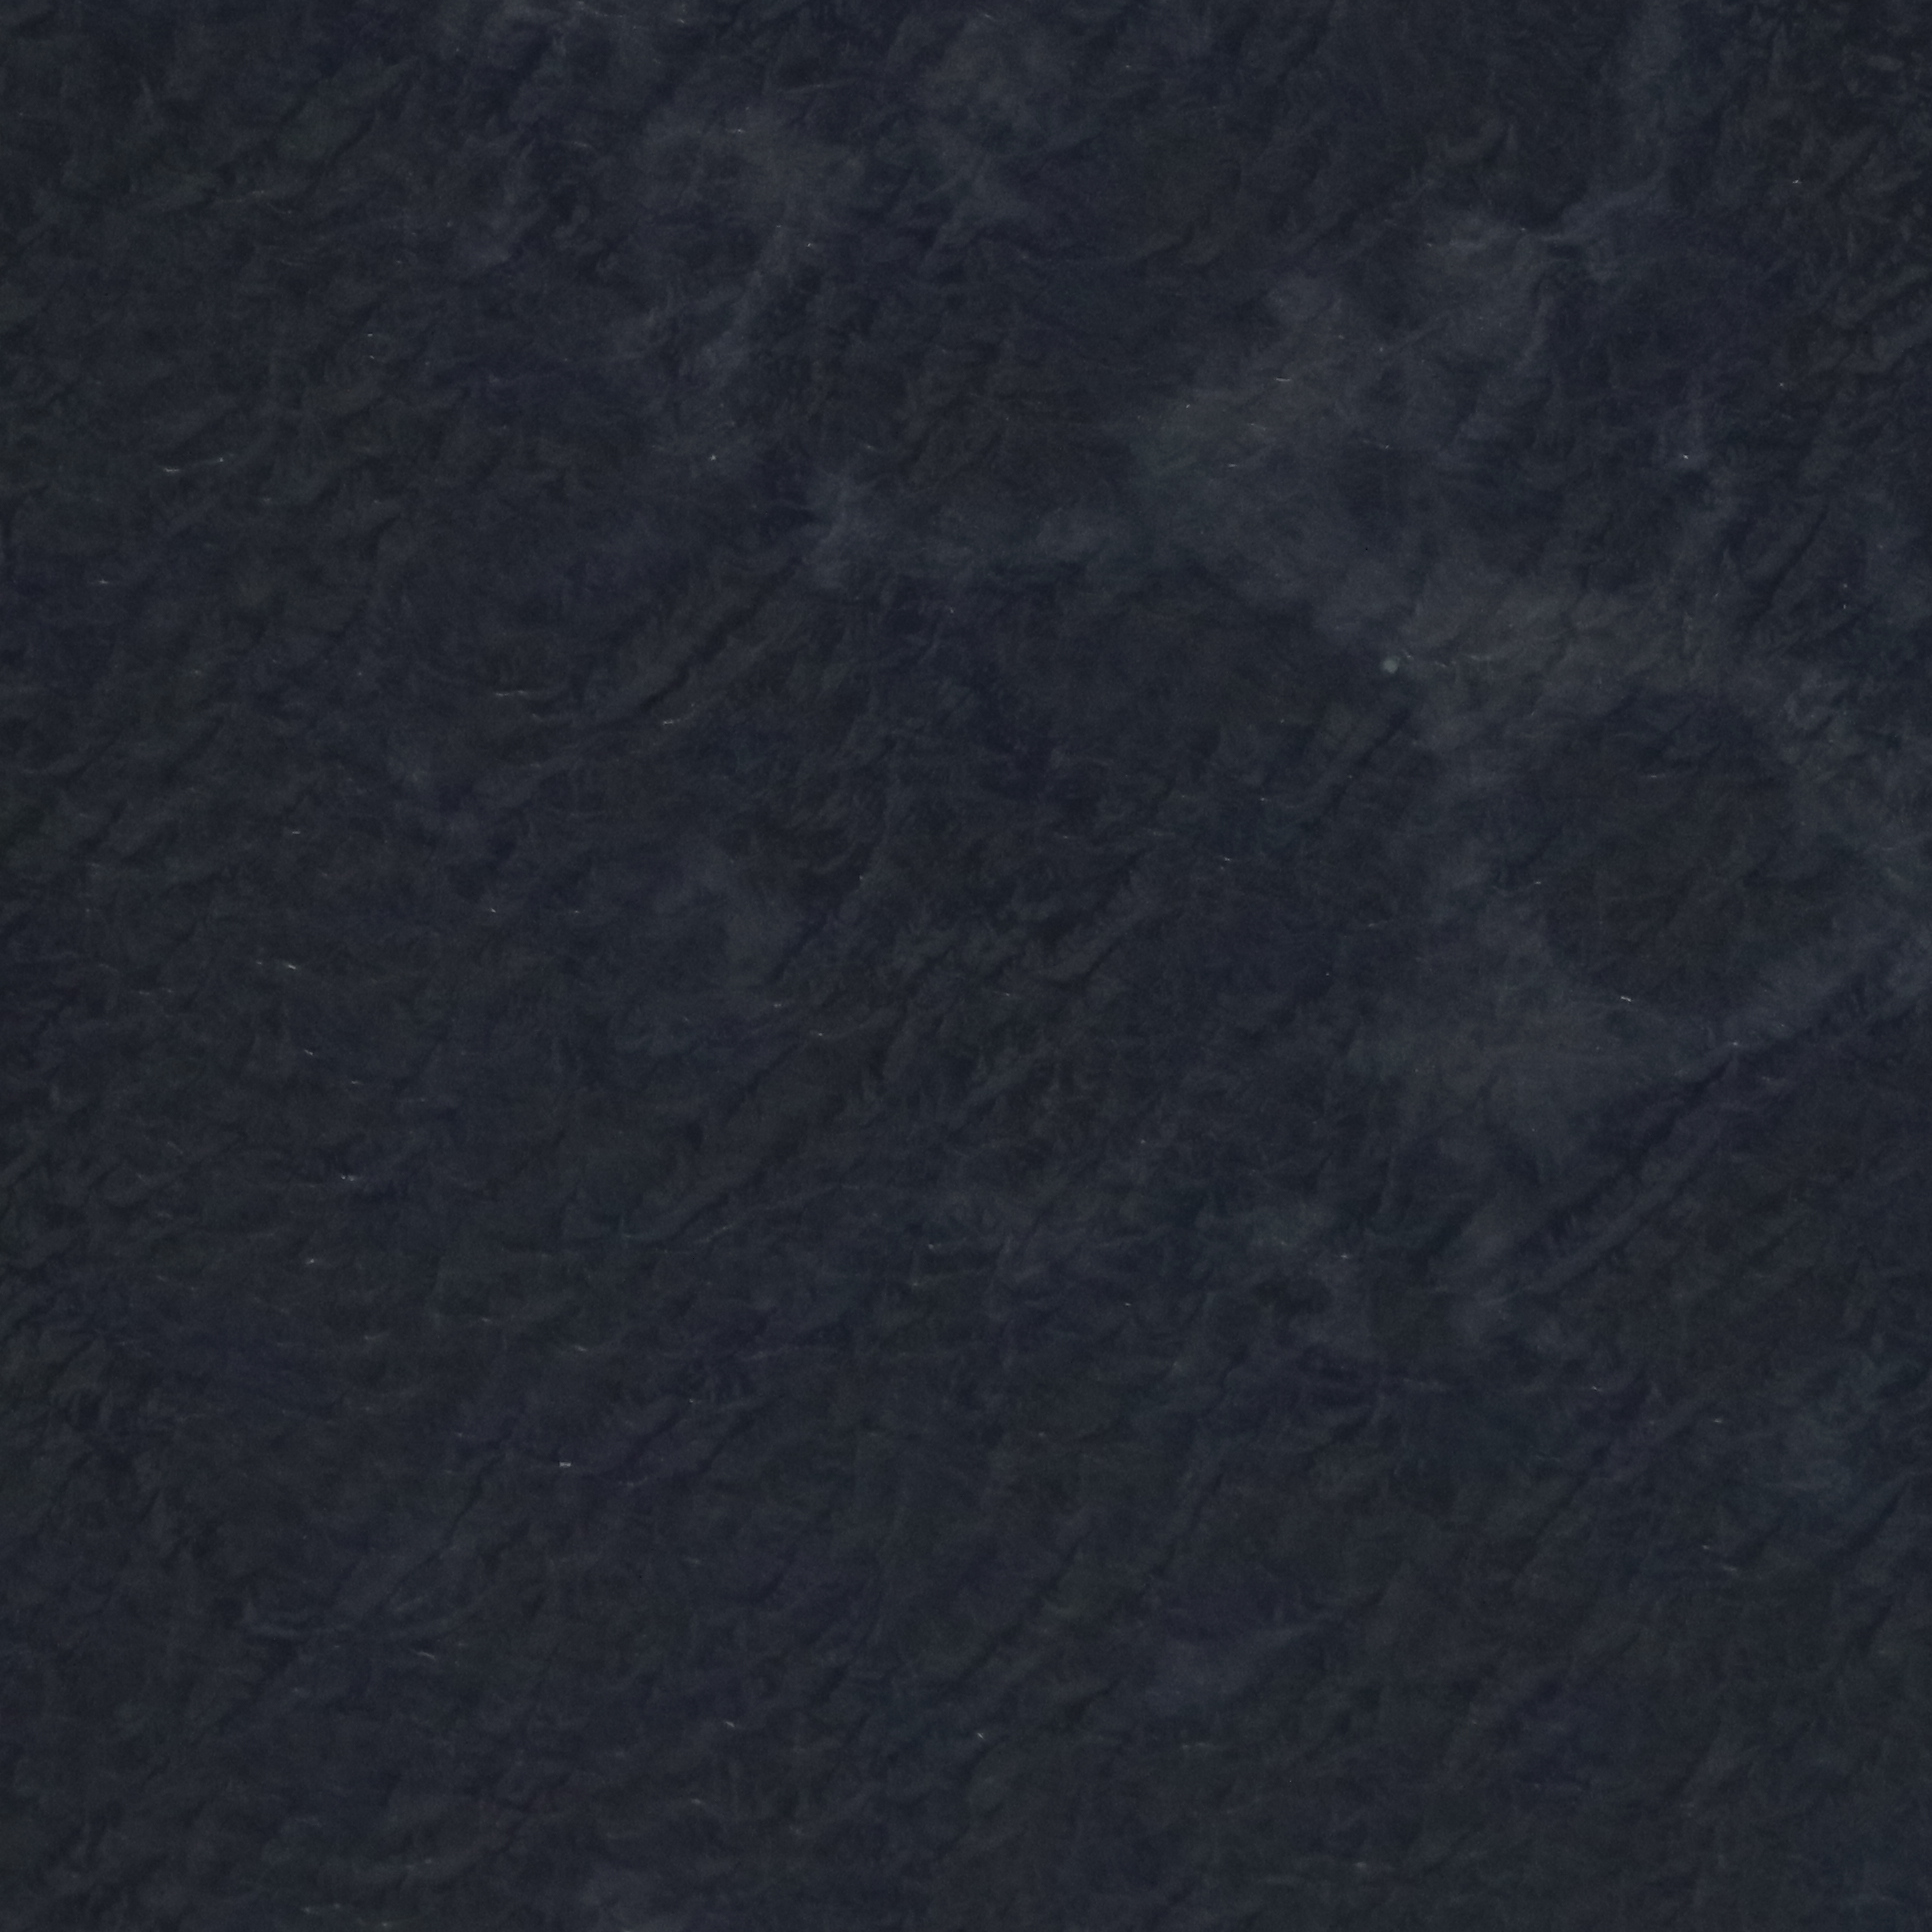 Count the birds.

0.